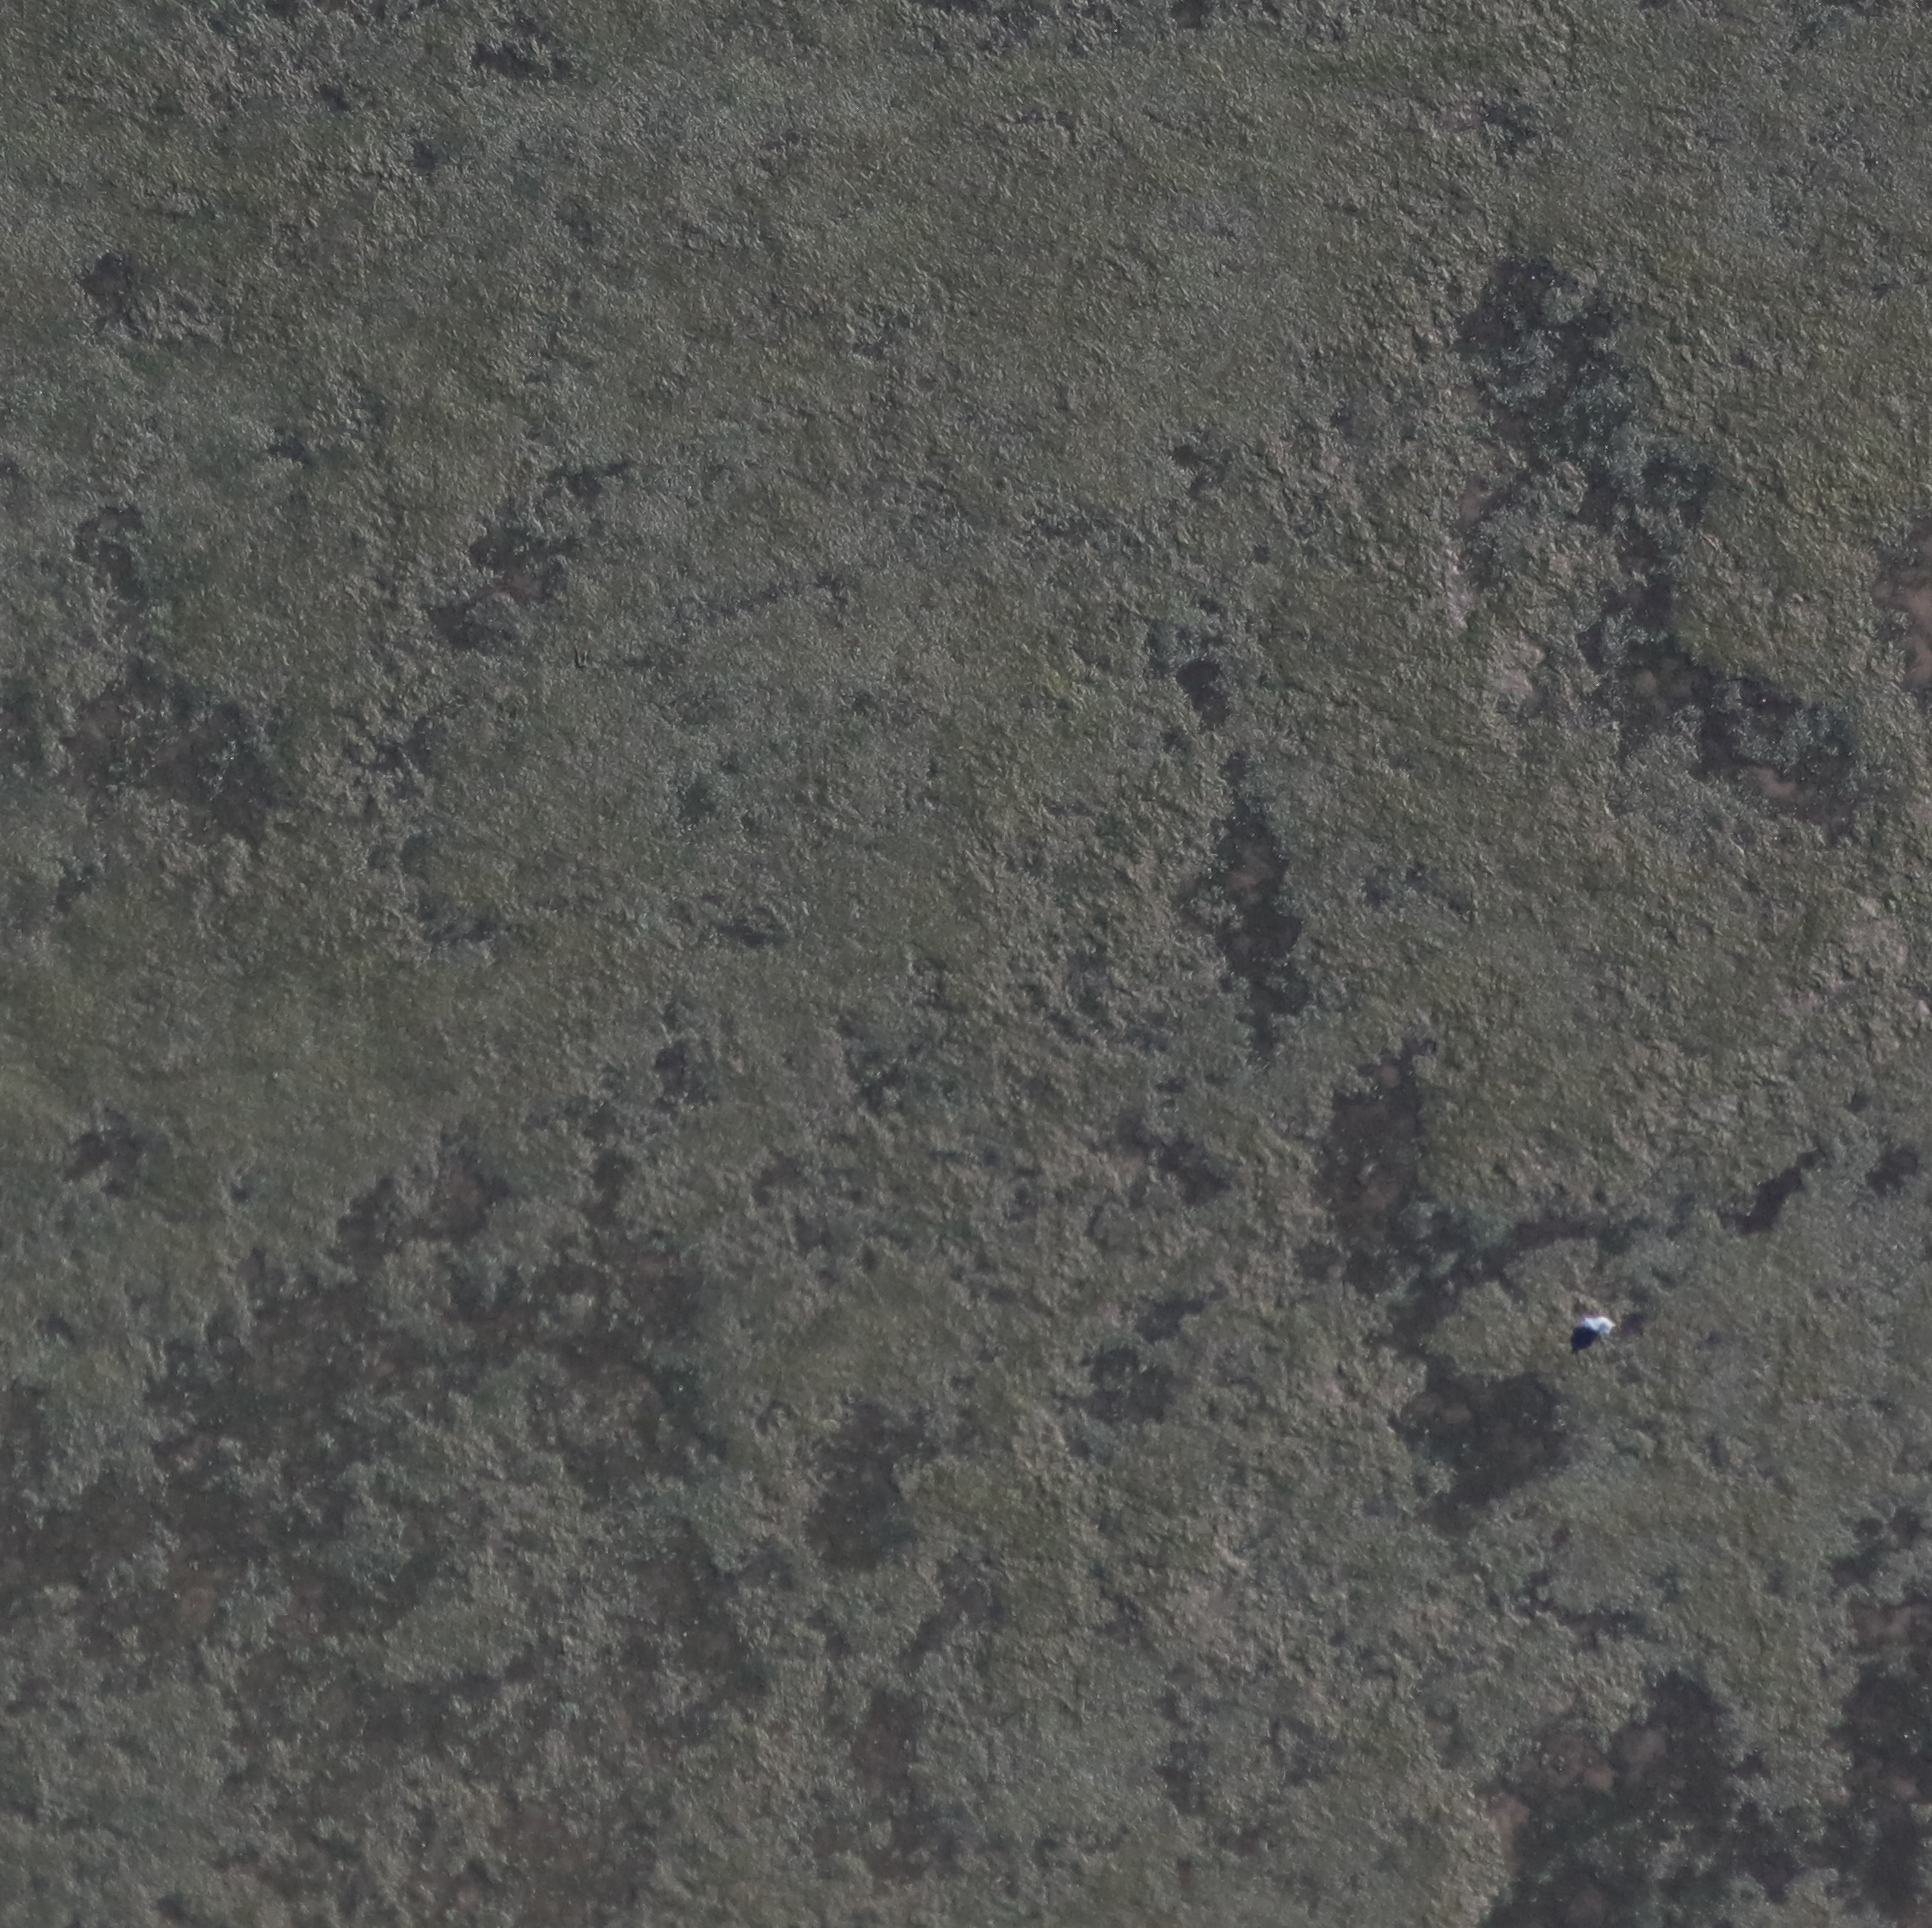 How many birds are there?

1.